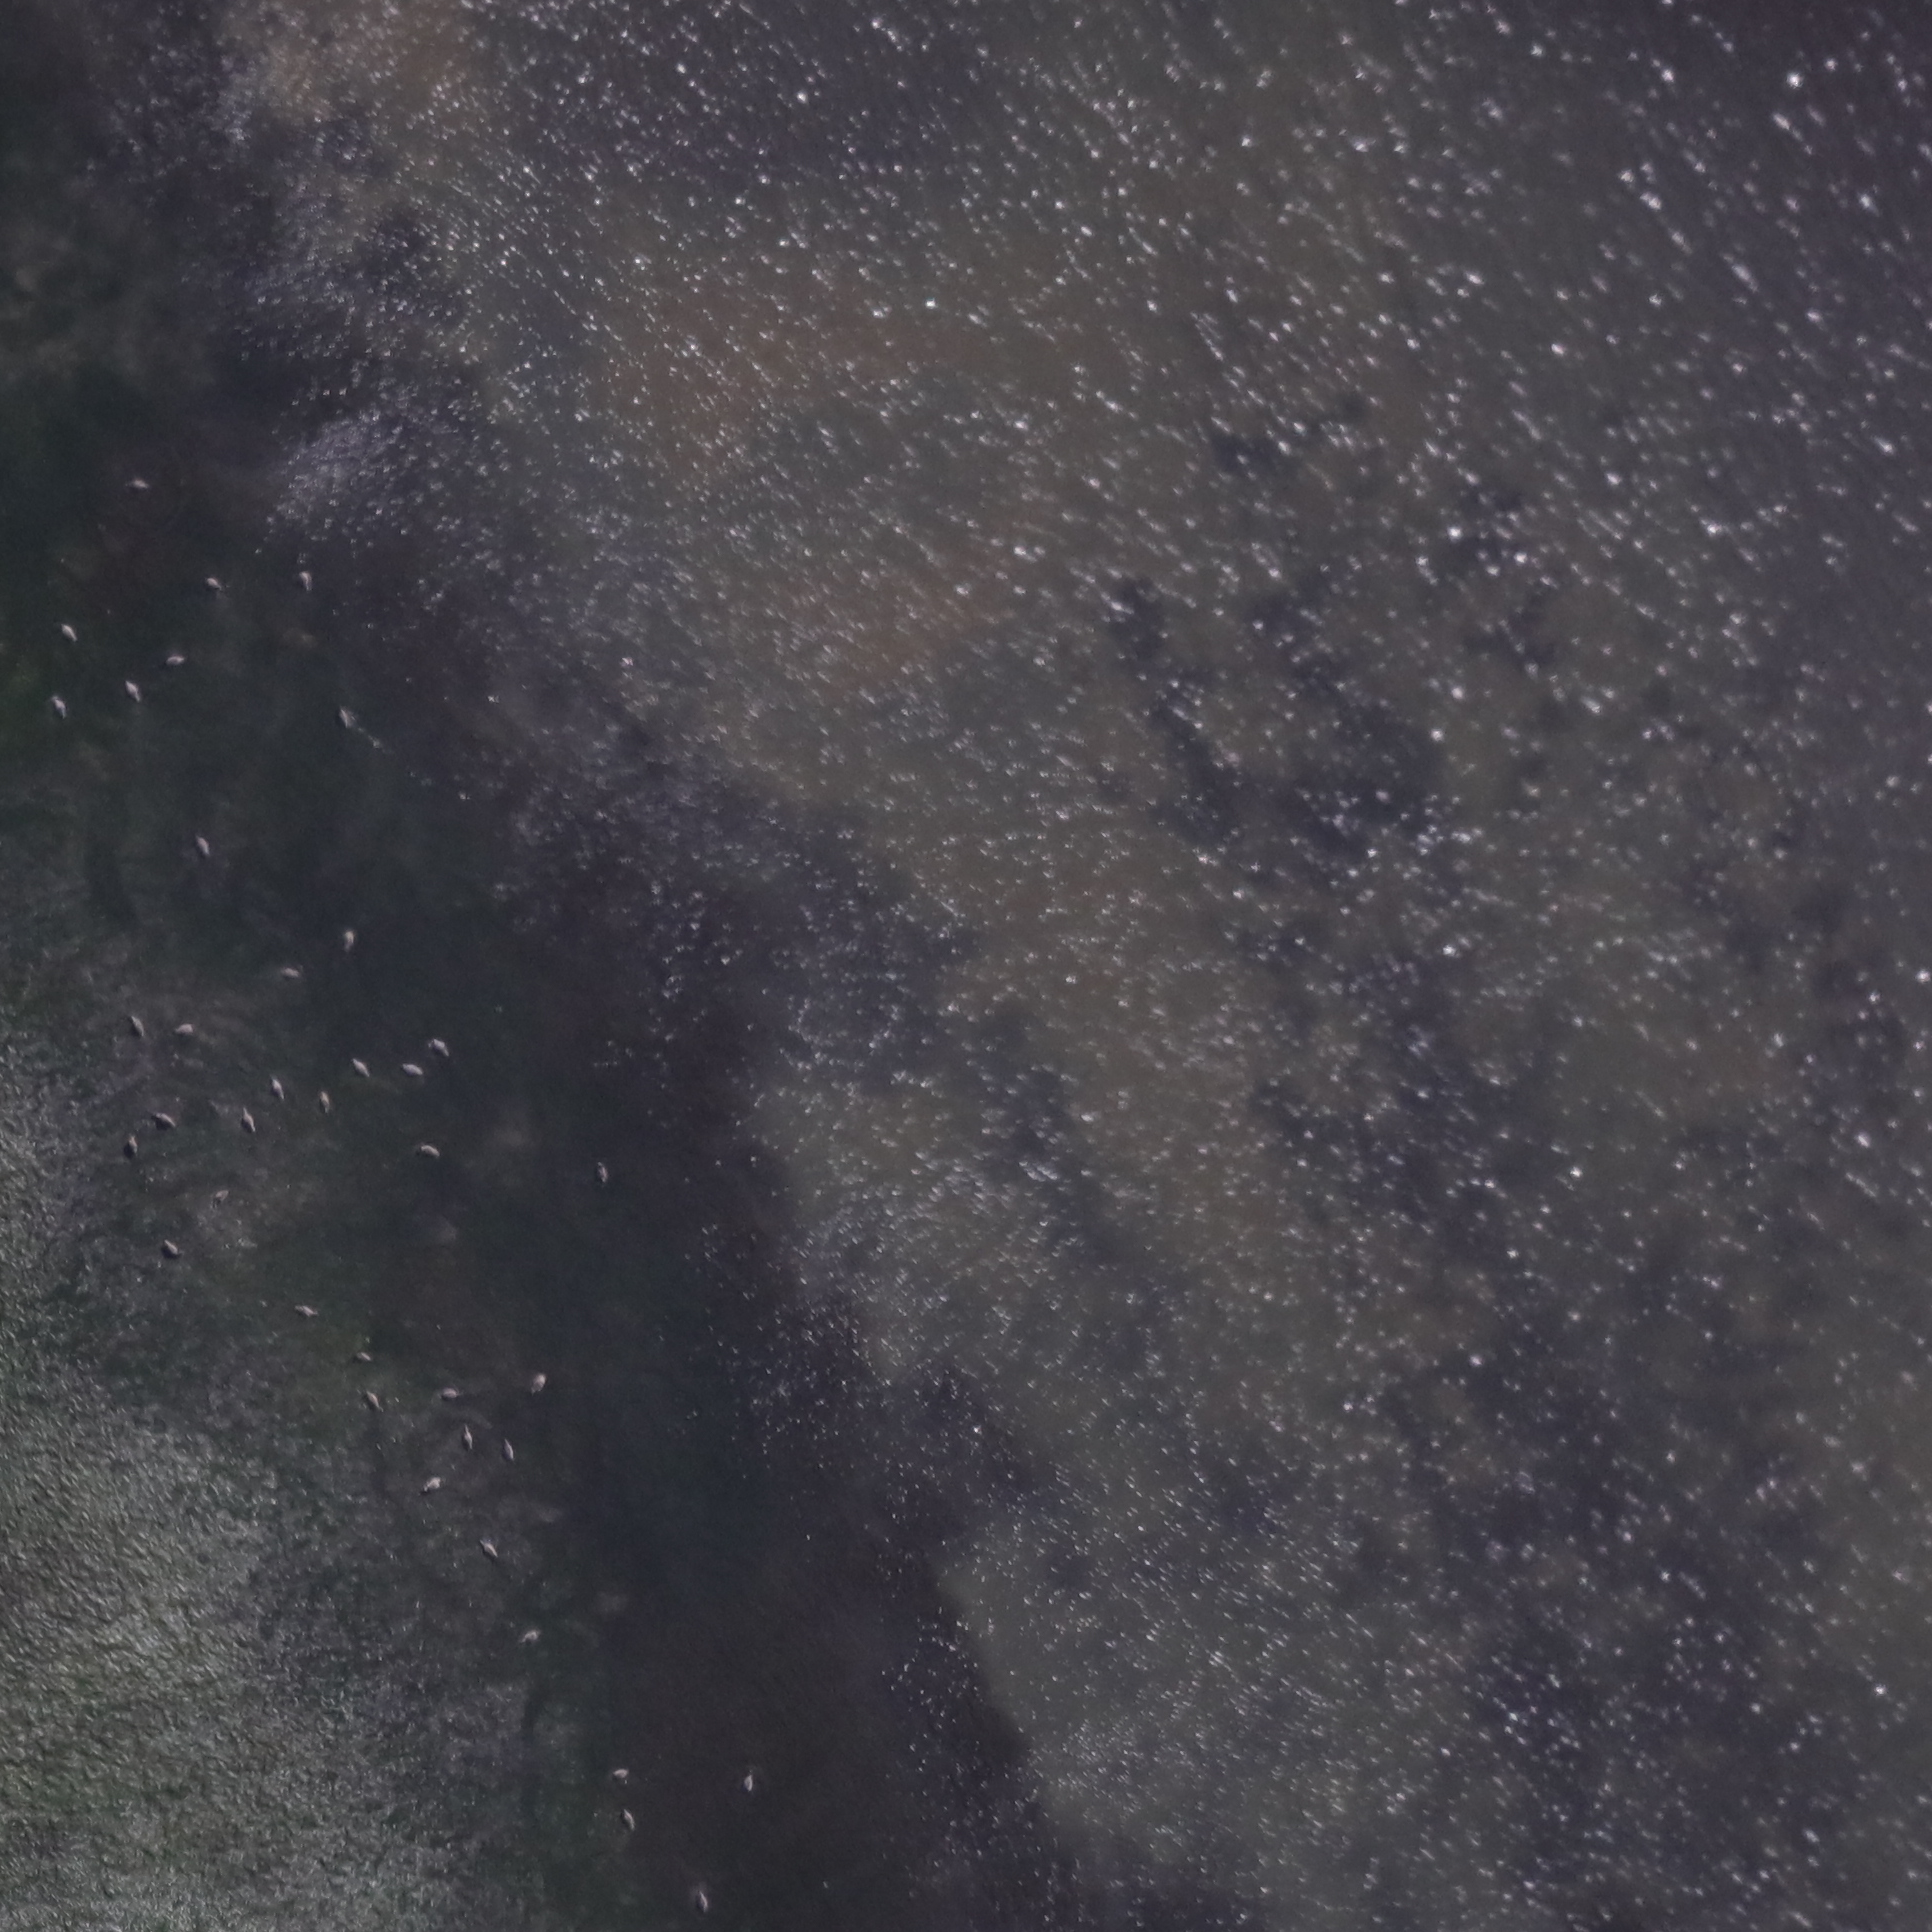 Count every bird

38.